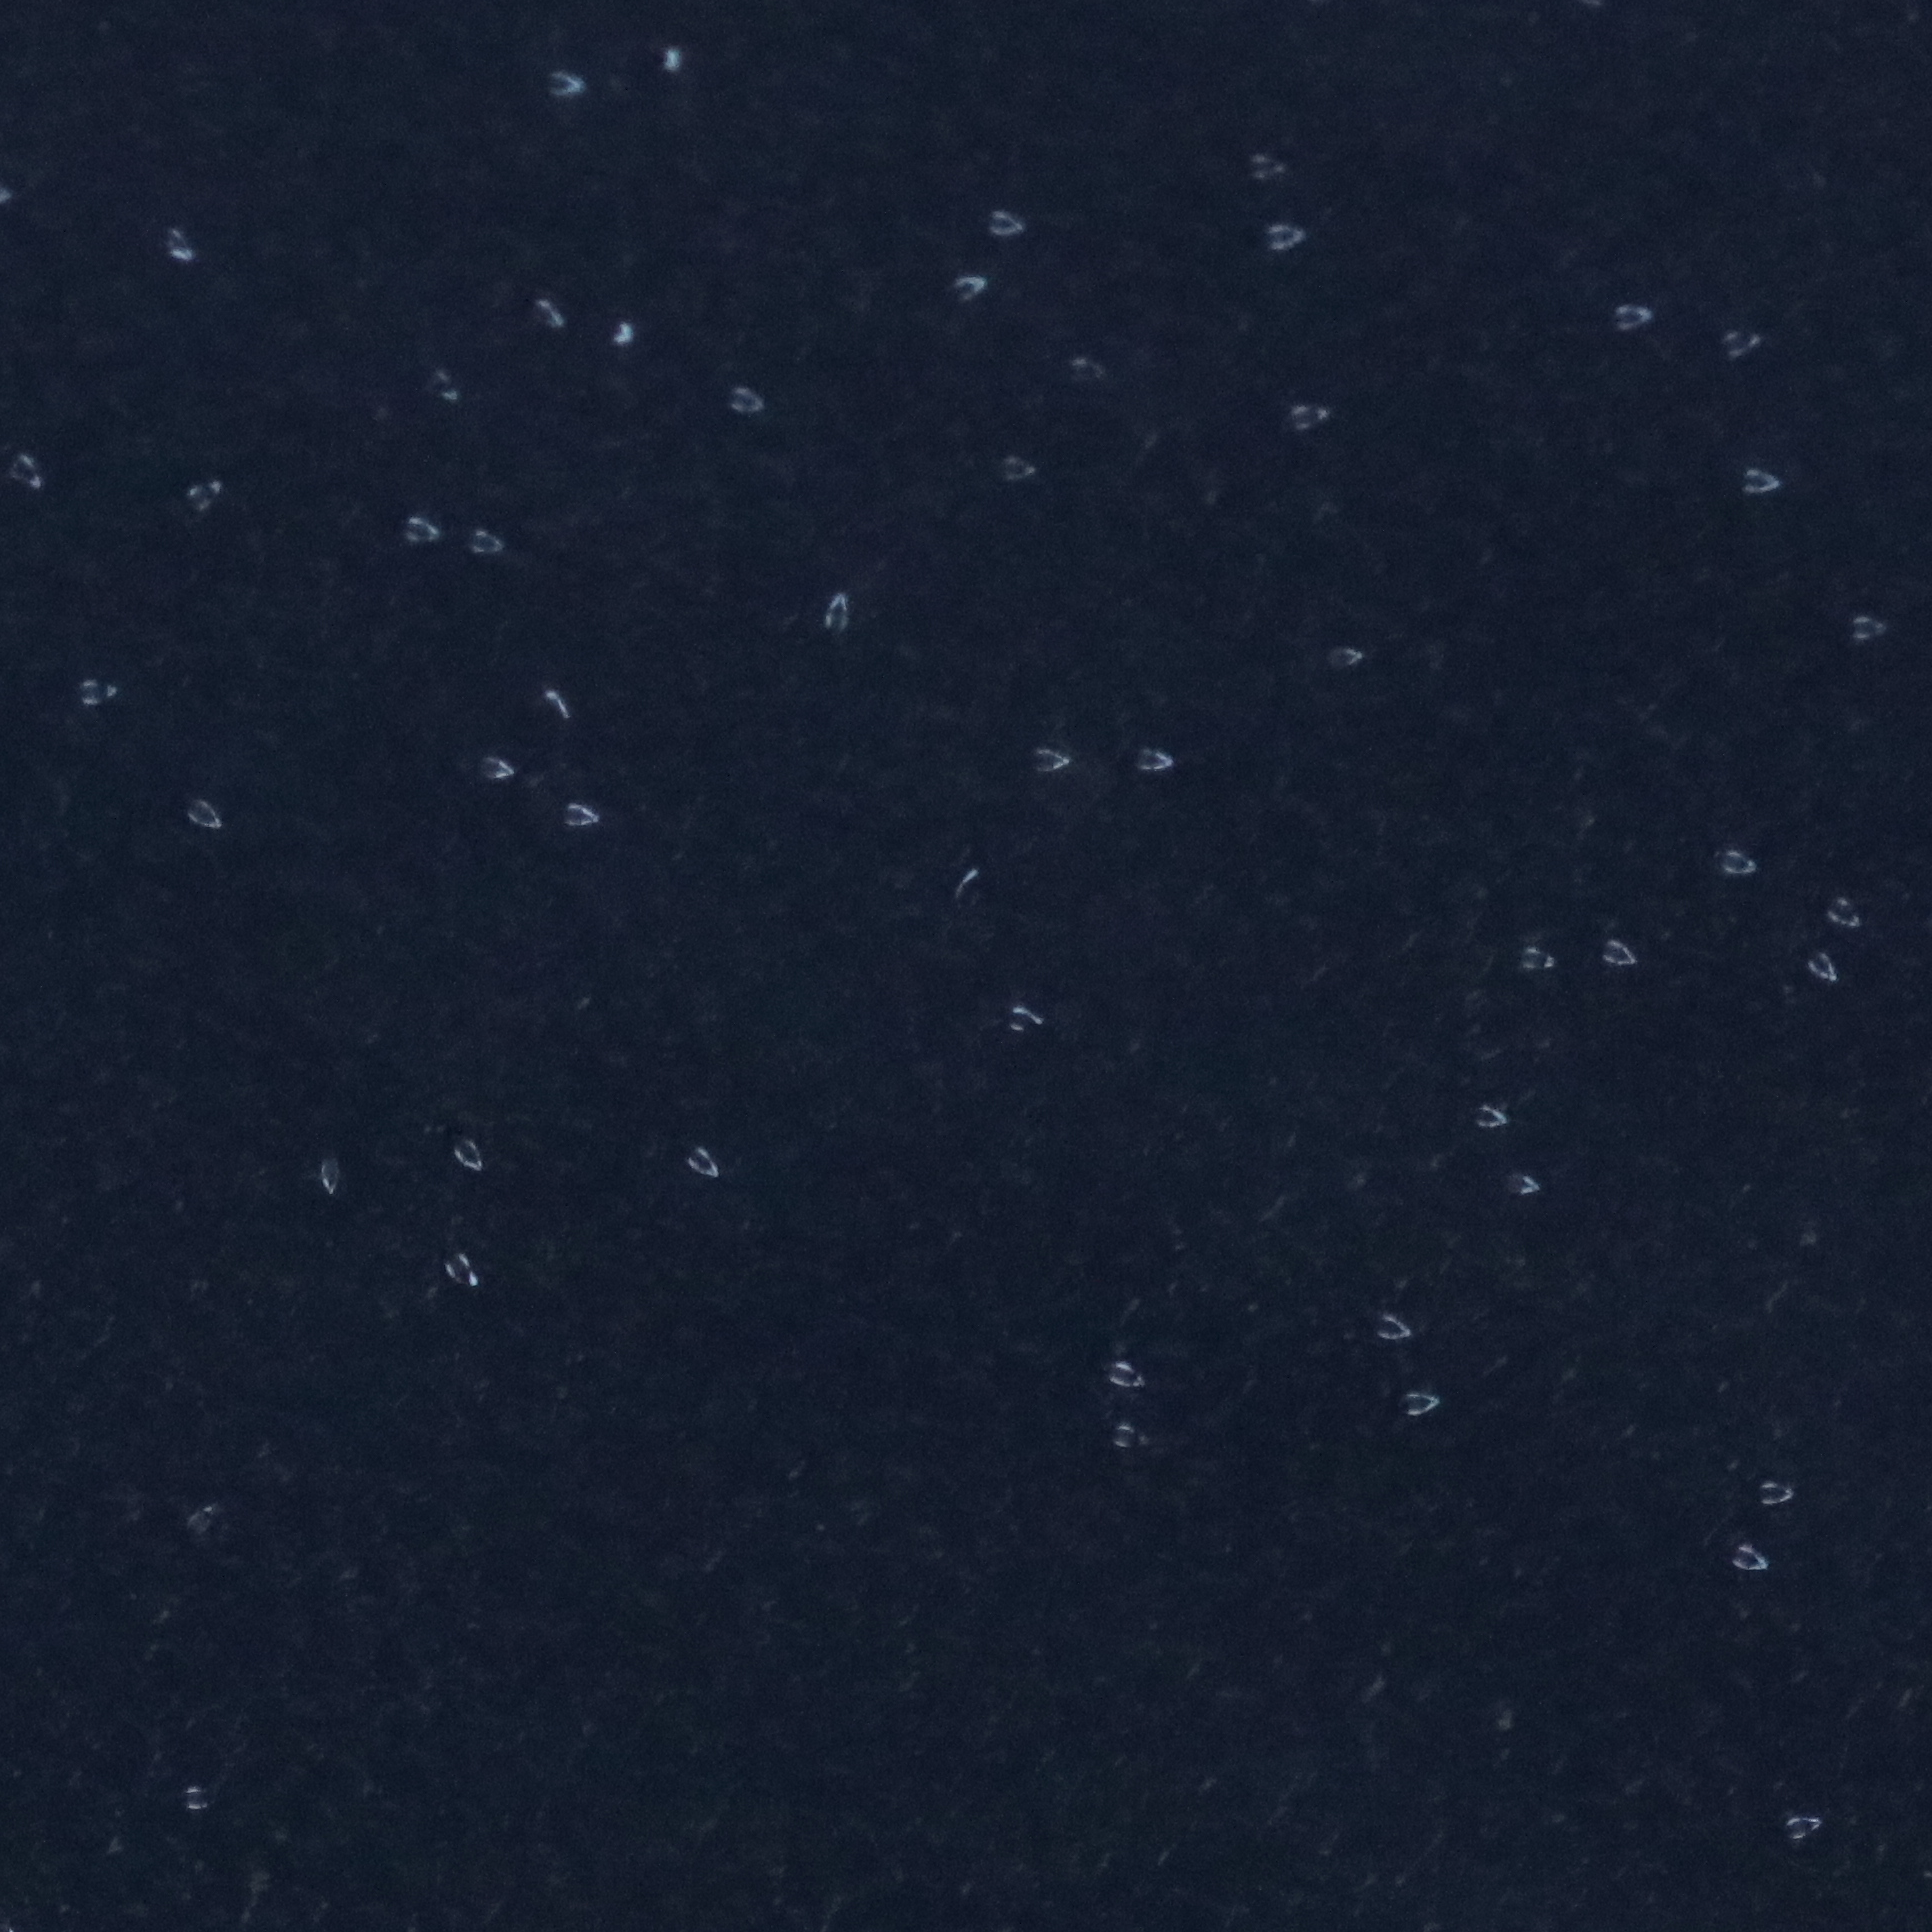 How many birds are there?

48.